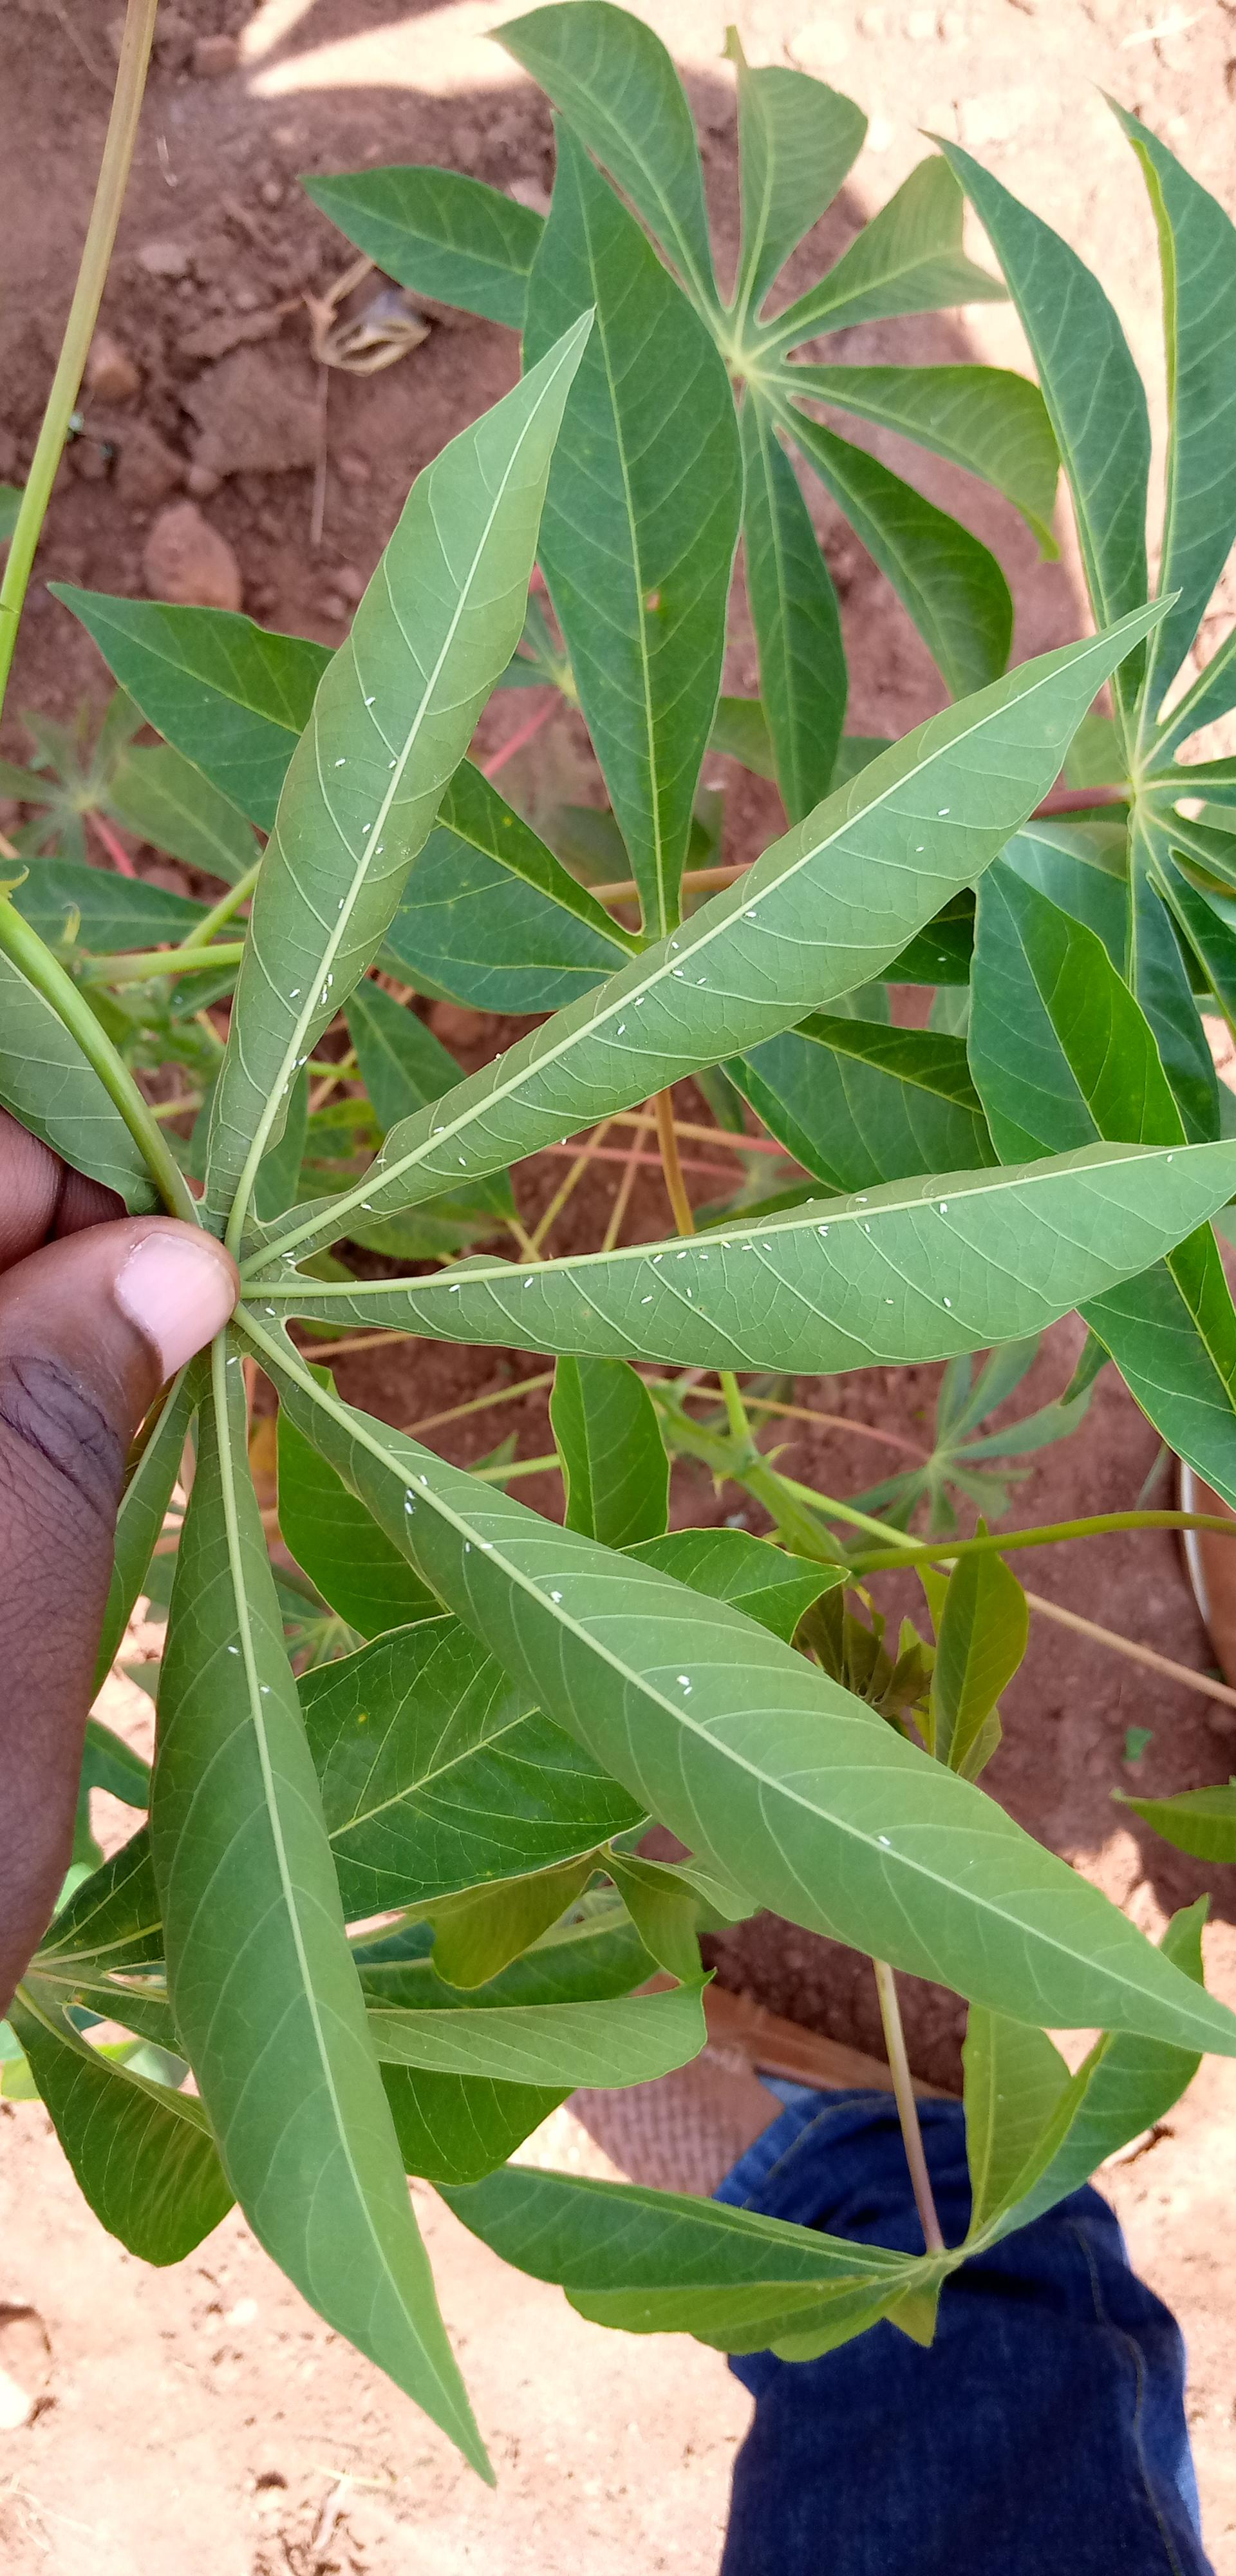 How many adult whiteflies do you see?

65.